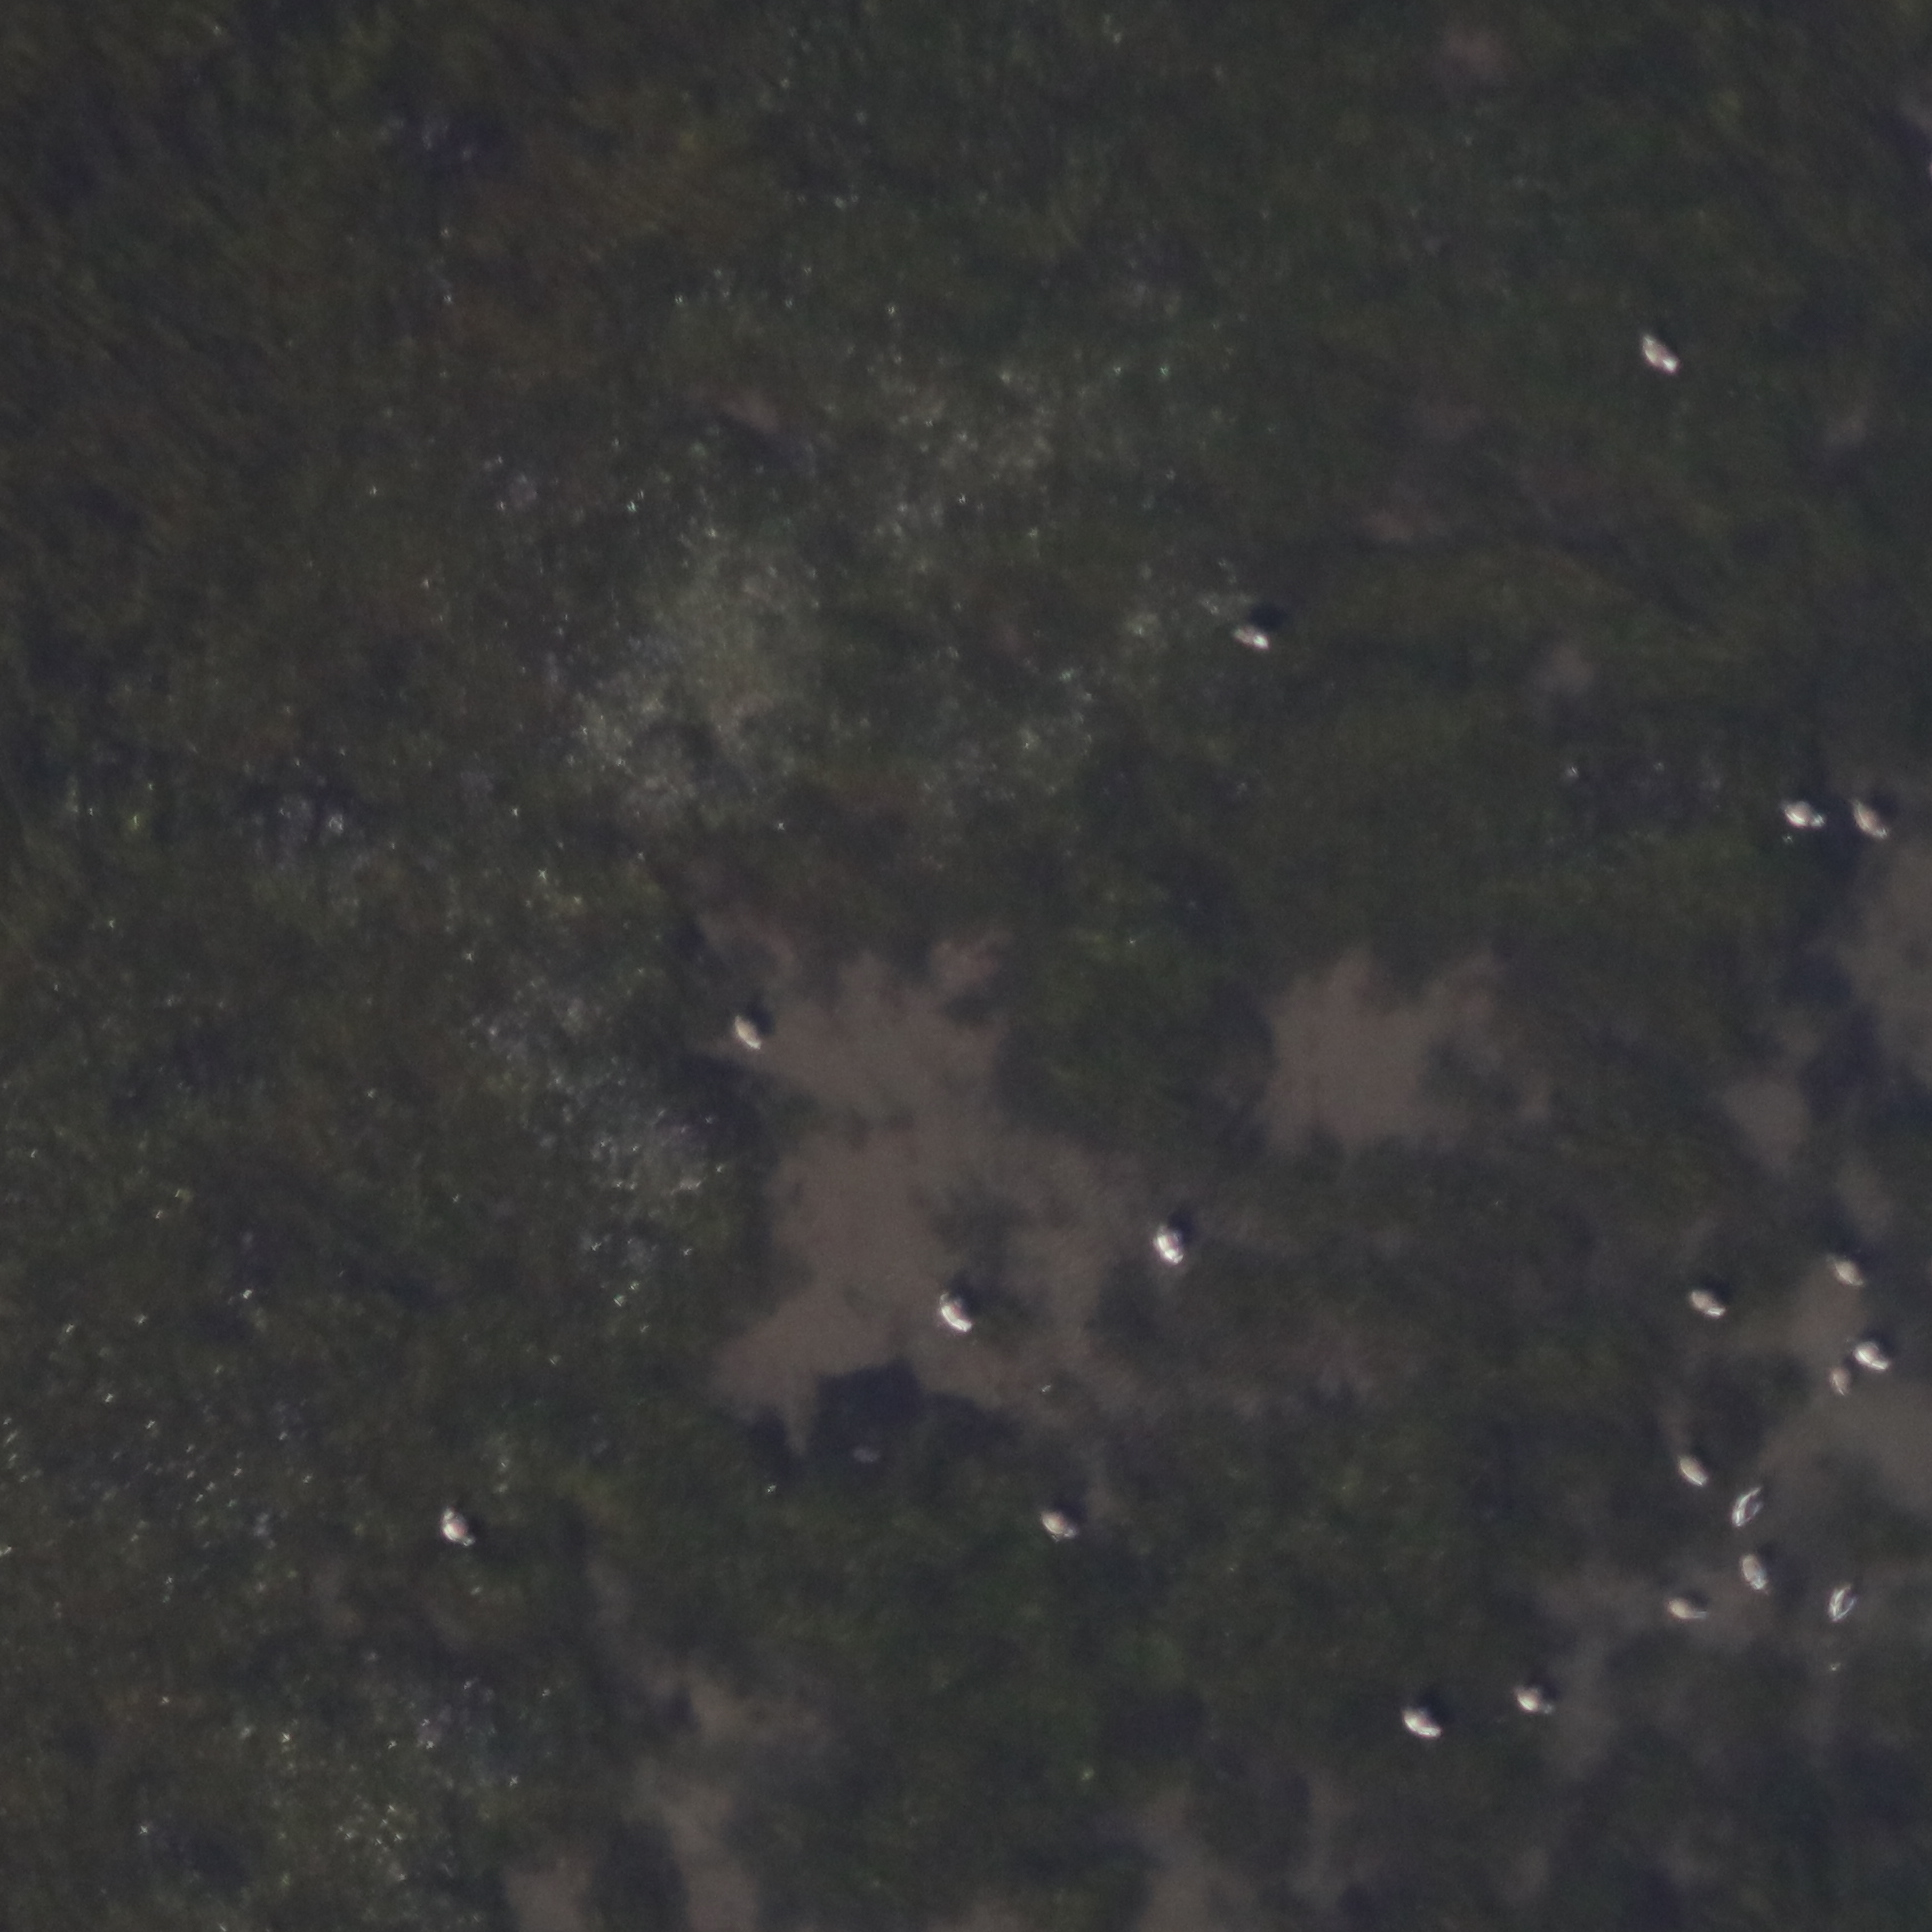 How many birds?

20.